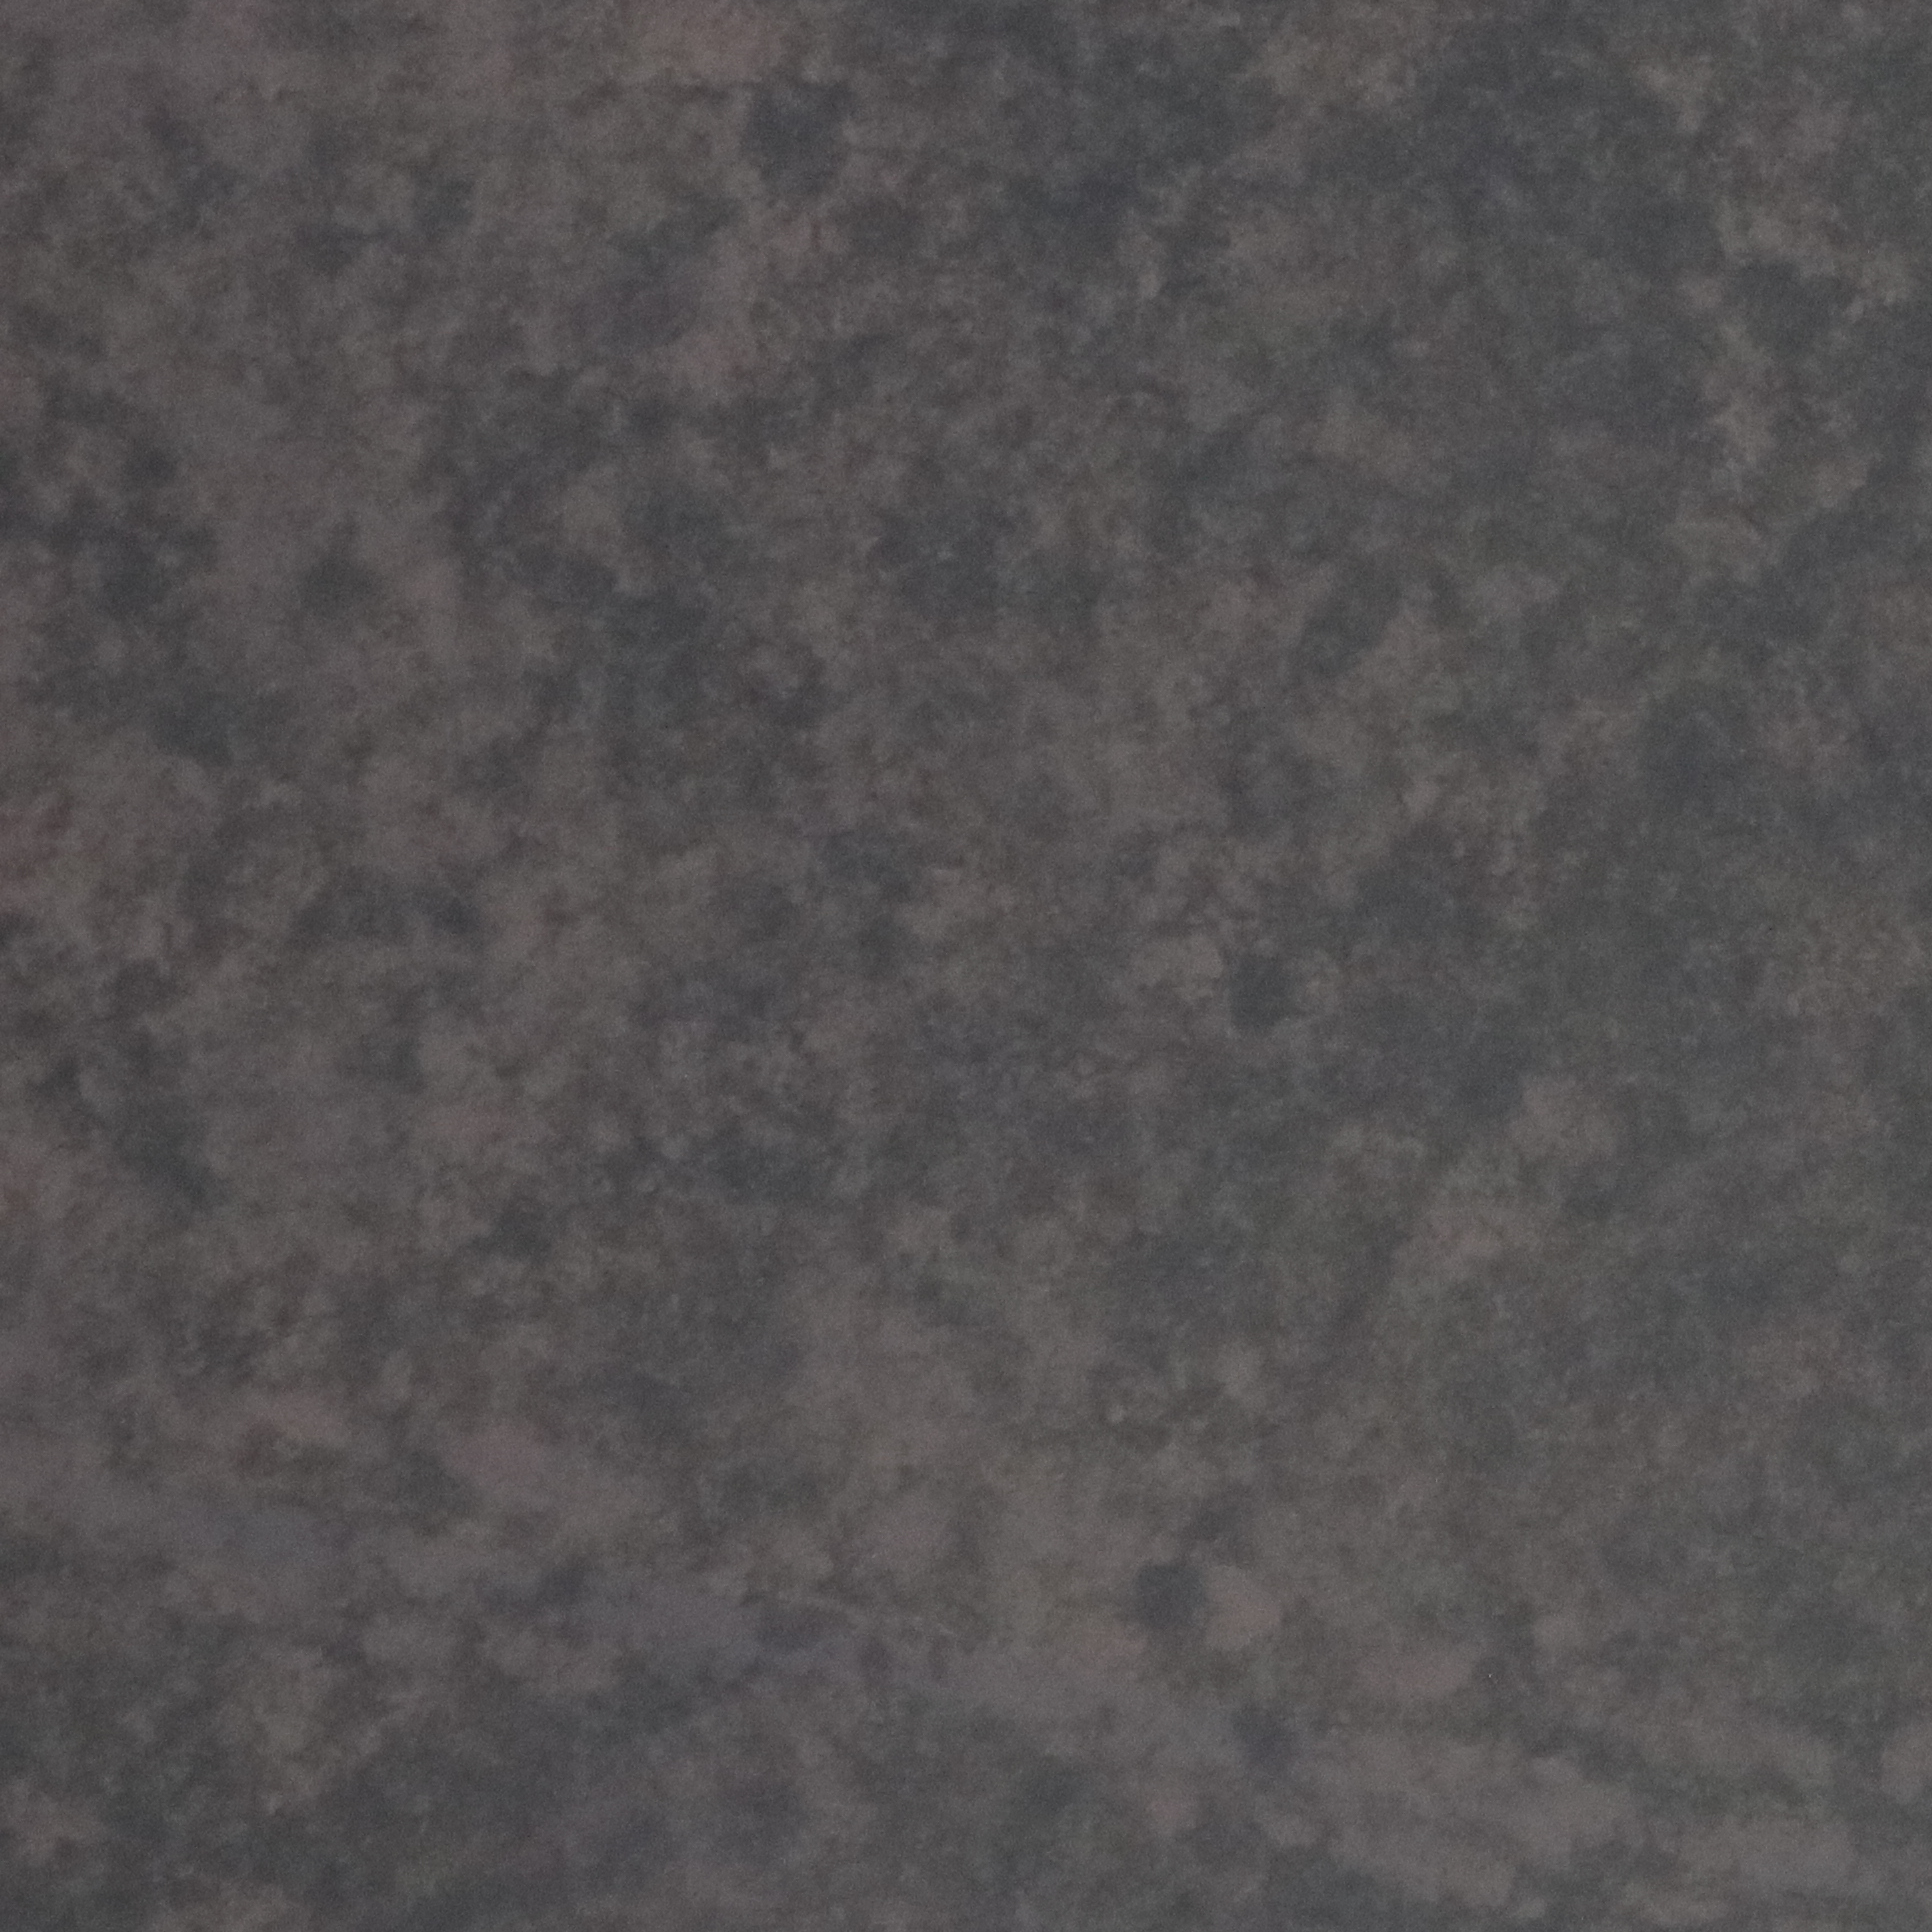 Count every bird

0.